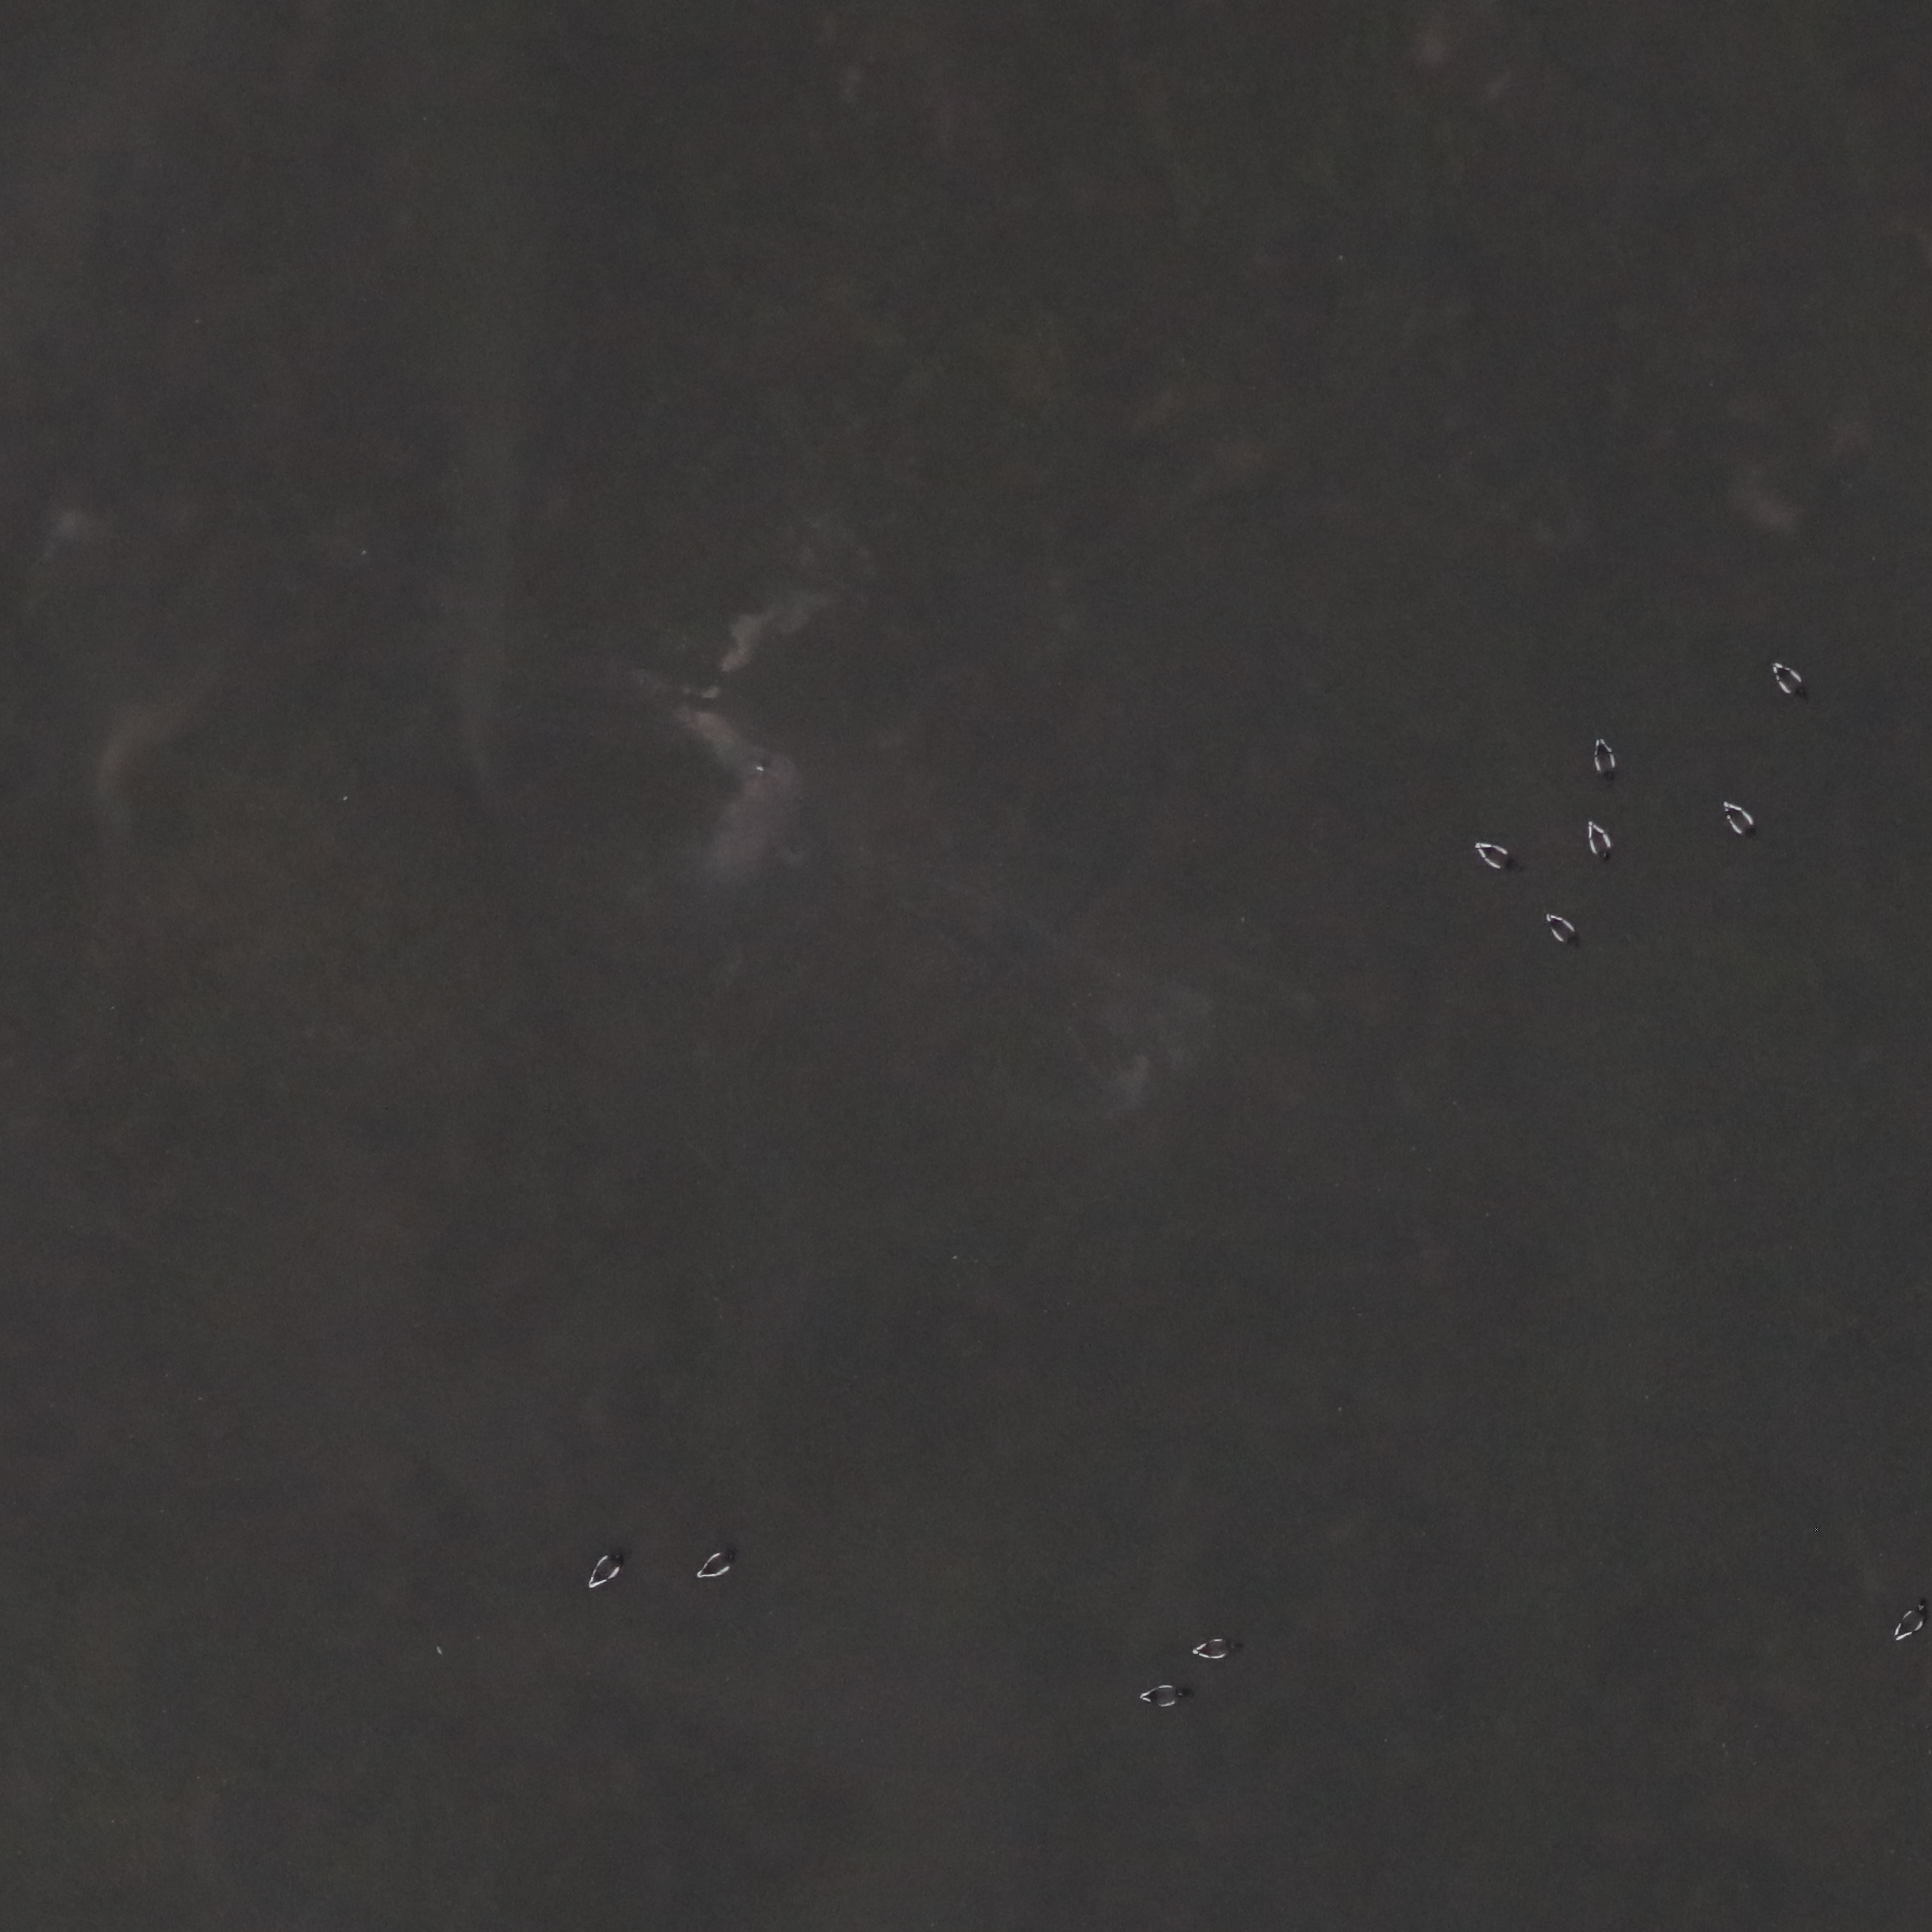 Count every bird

11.